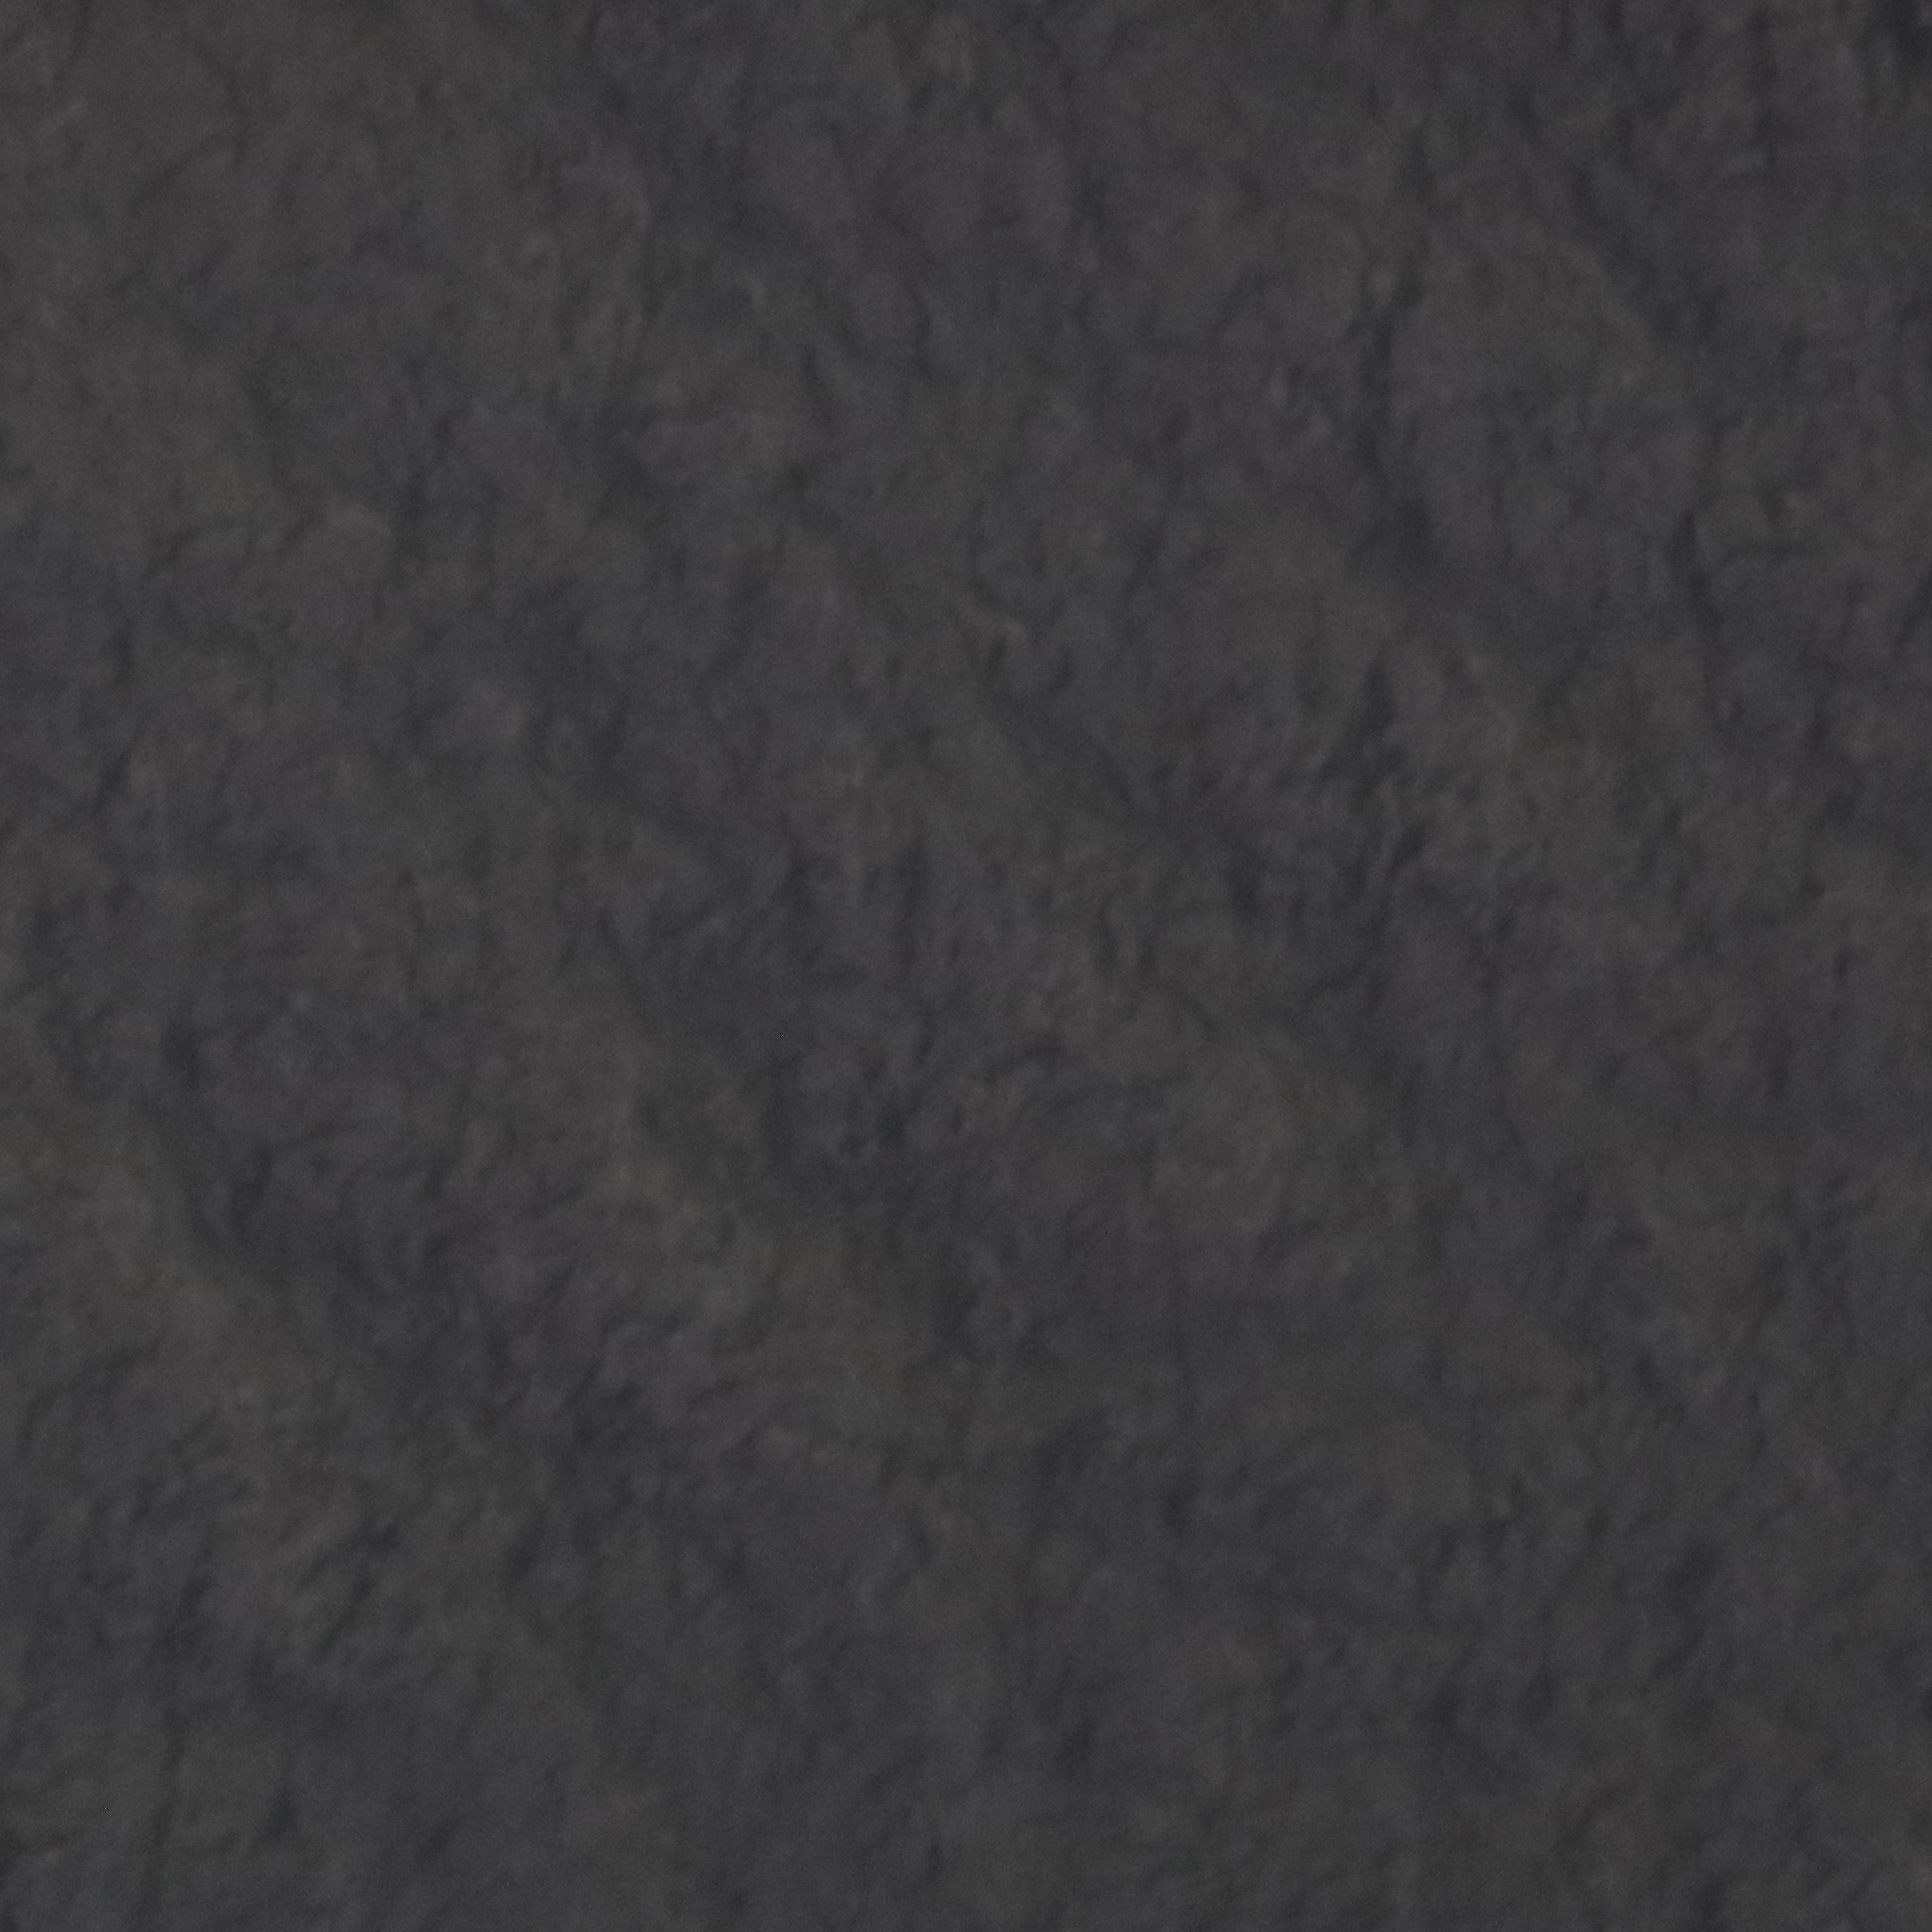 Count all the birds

0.